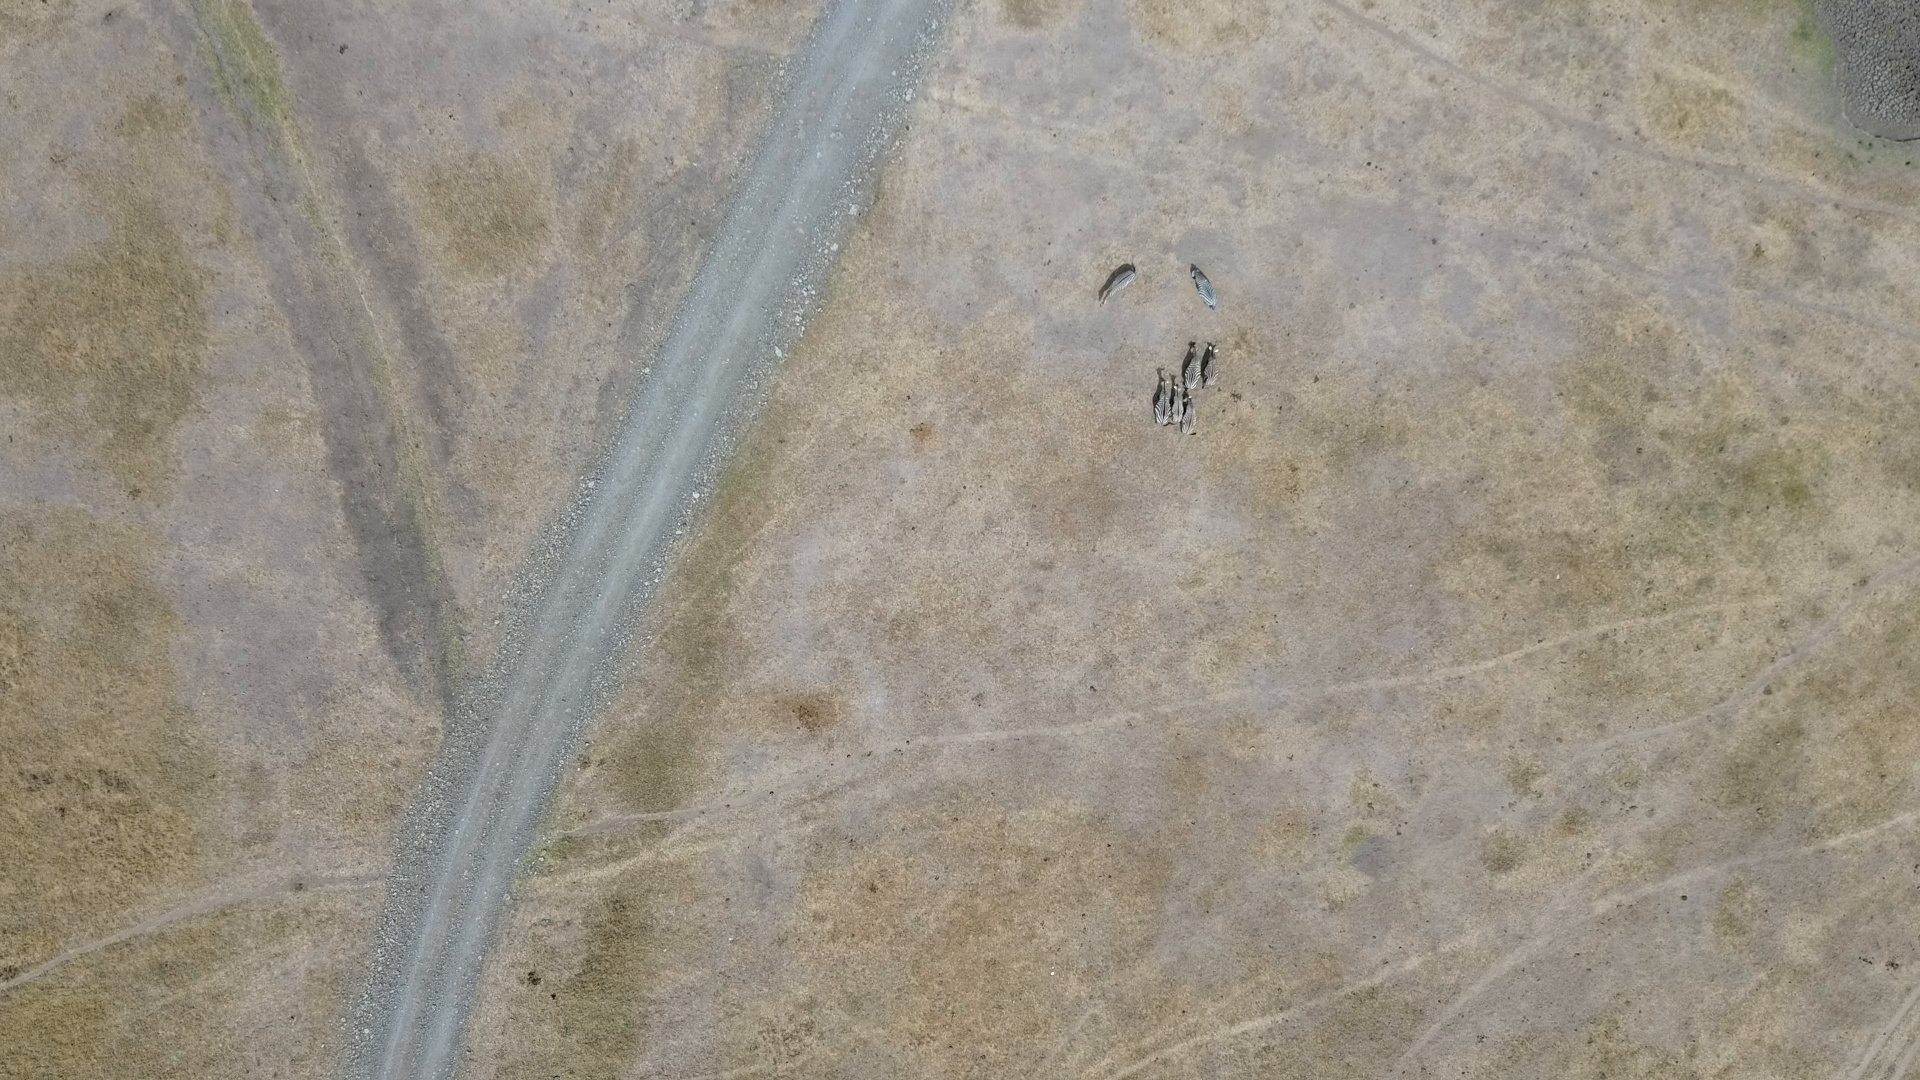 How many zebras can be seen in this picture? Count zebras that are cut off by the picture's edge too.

7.